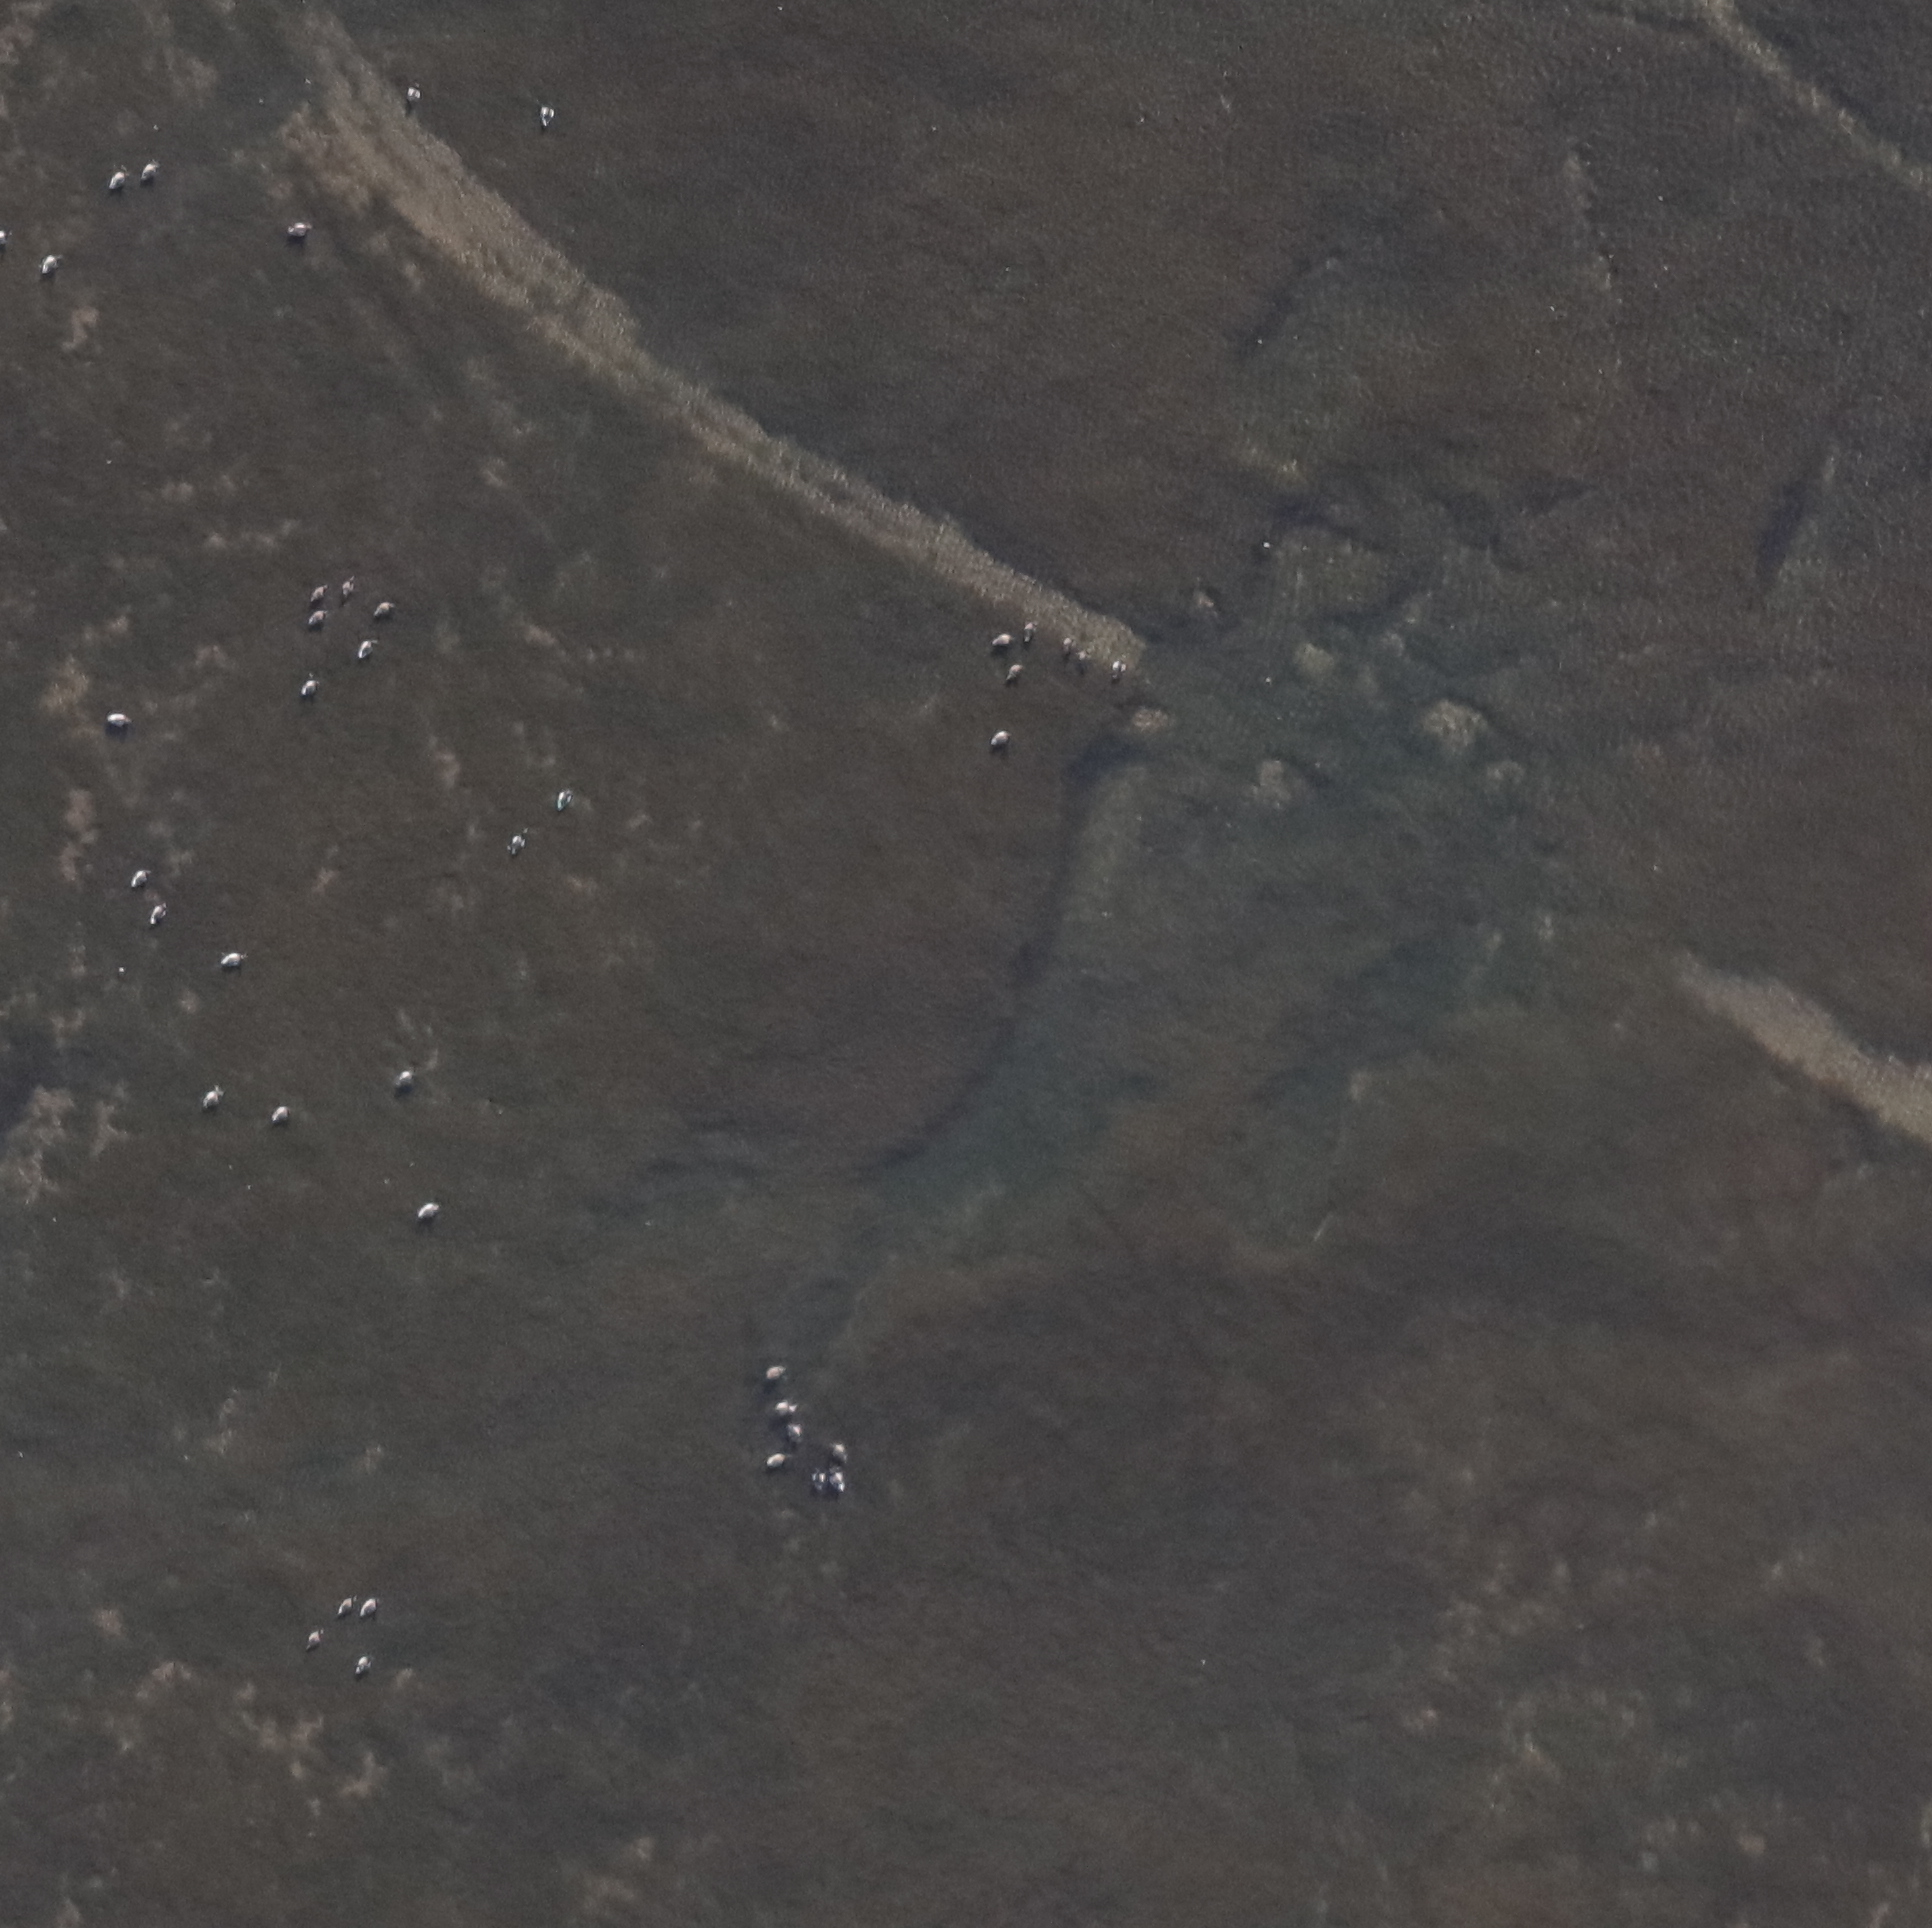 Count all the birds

41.